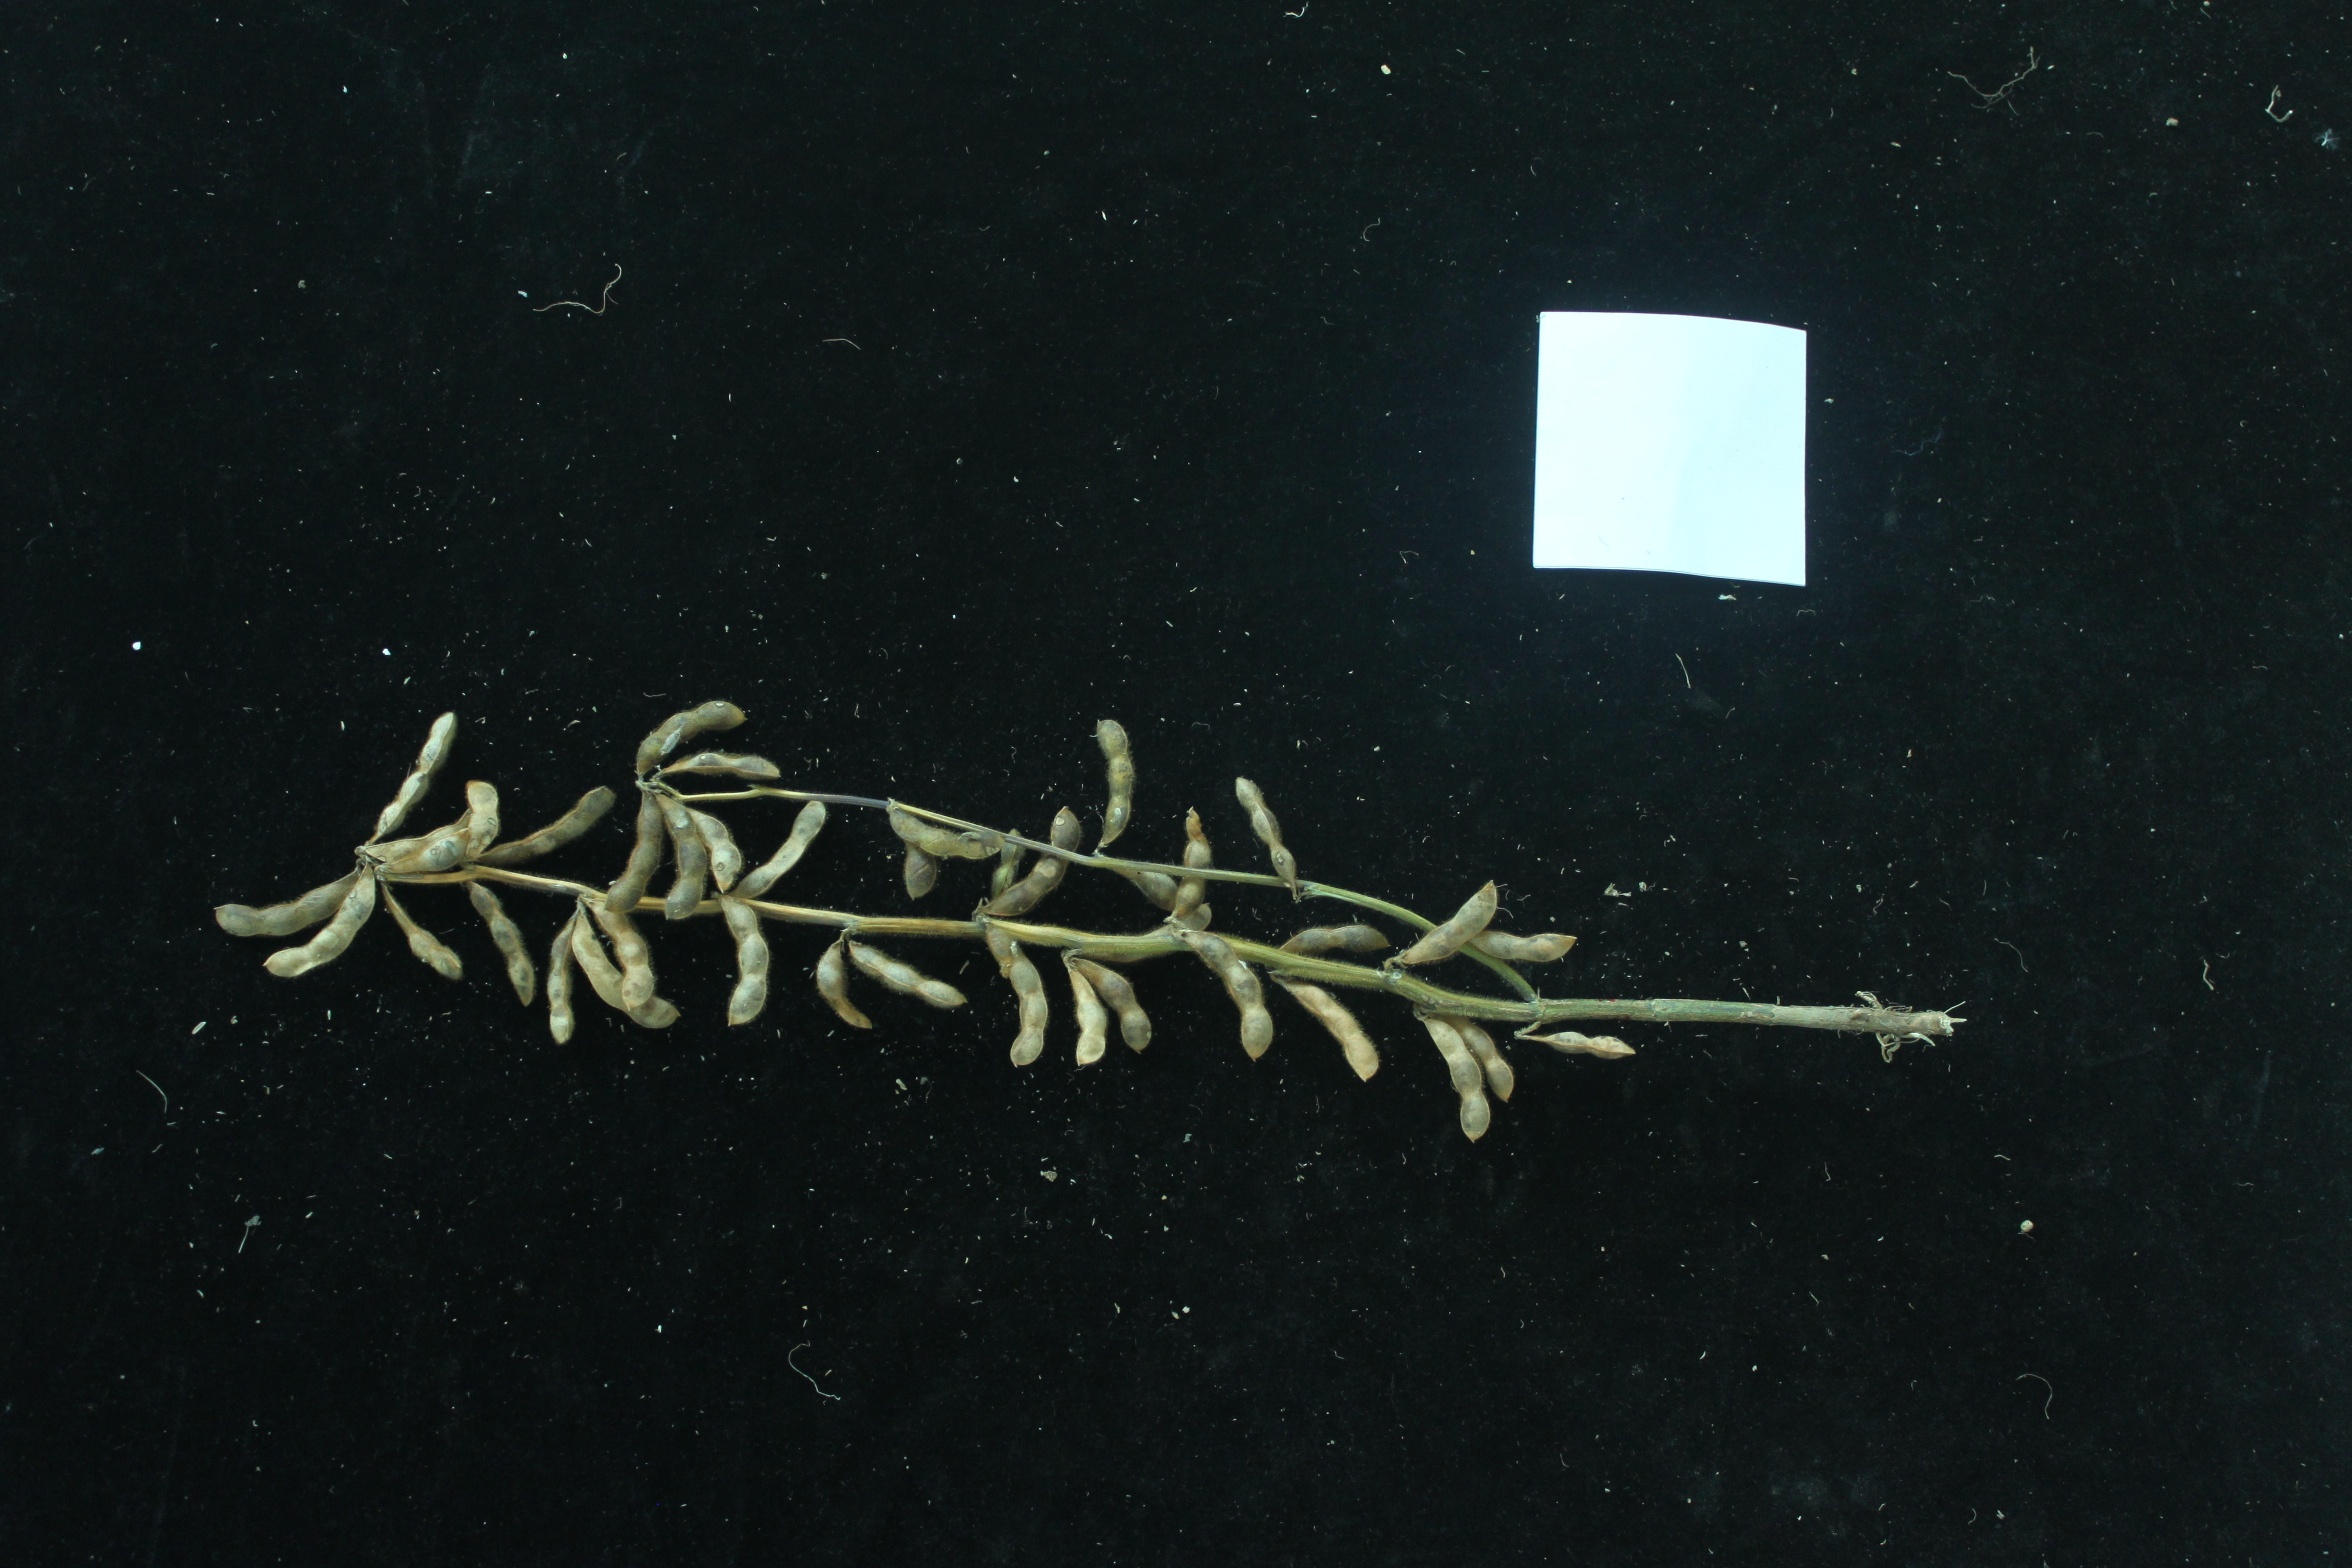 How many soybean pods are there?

35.